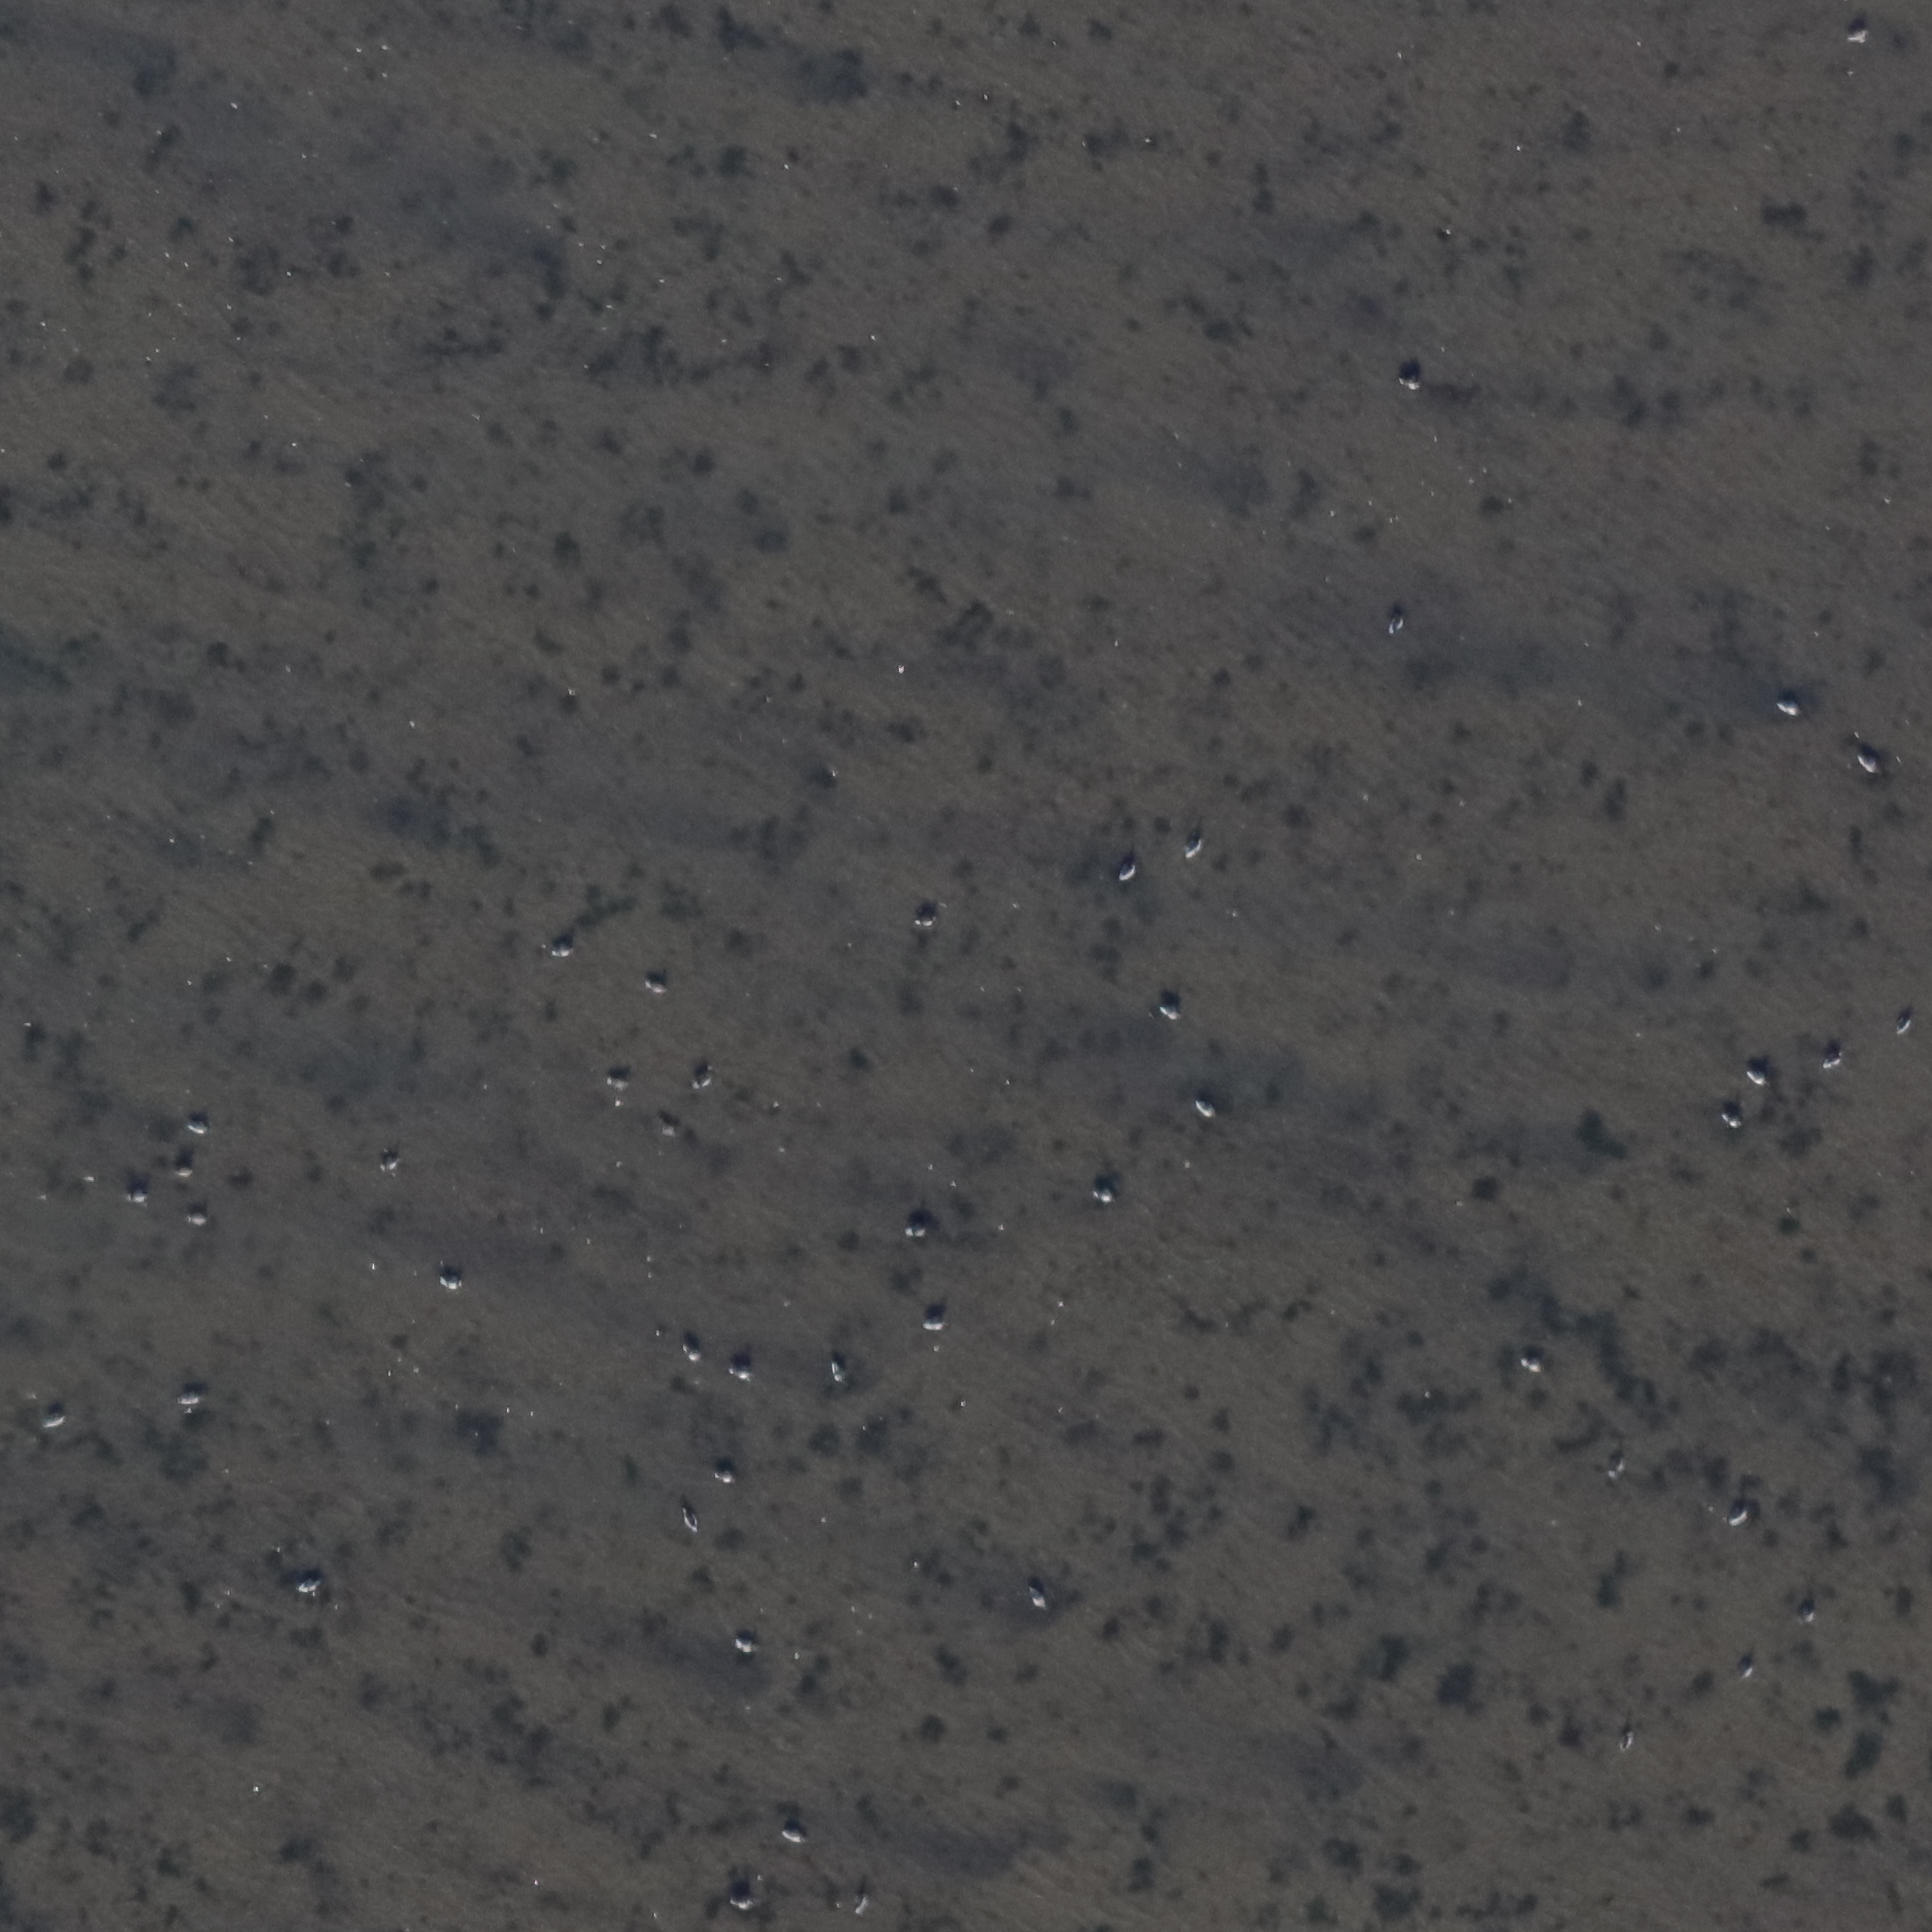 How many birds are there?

47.